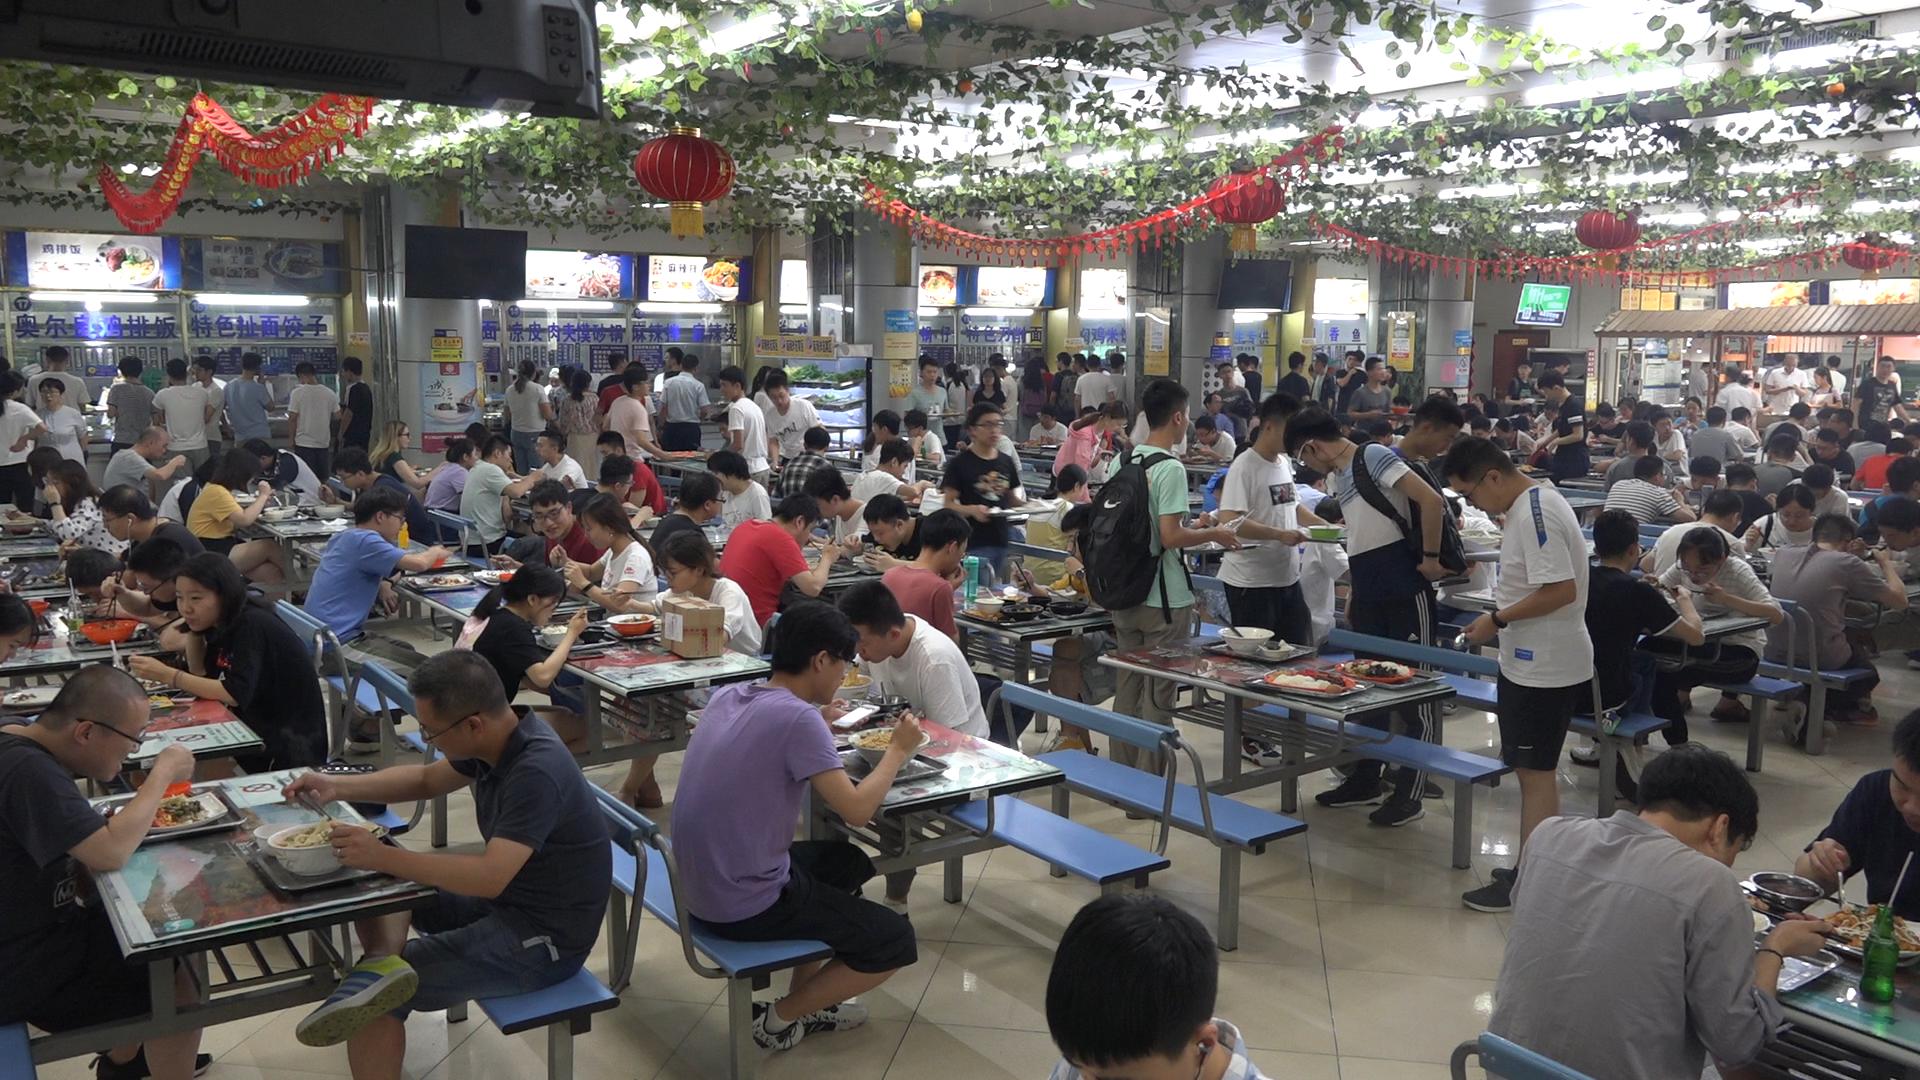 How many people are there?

151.